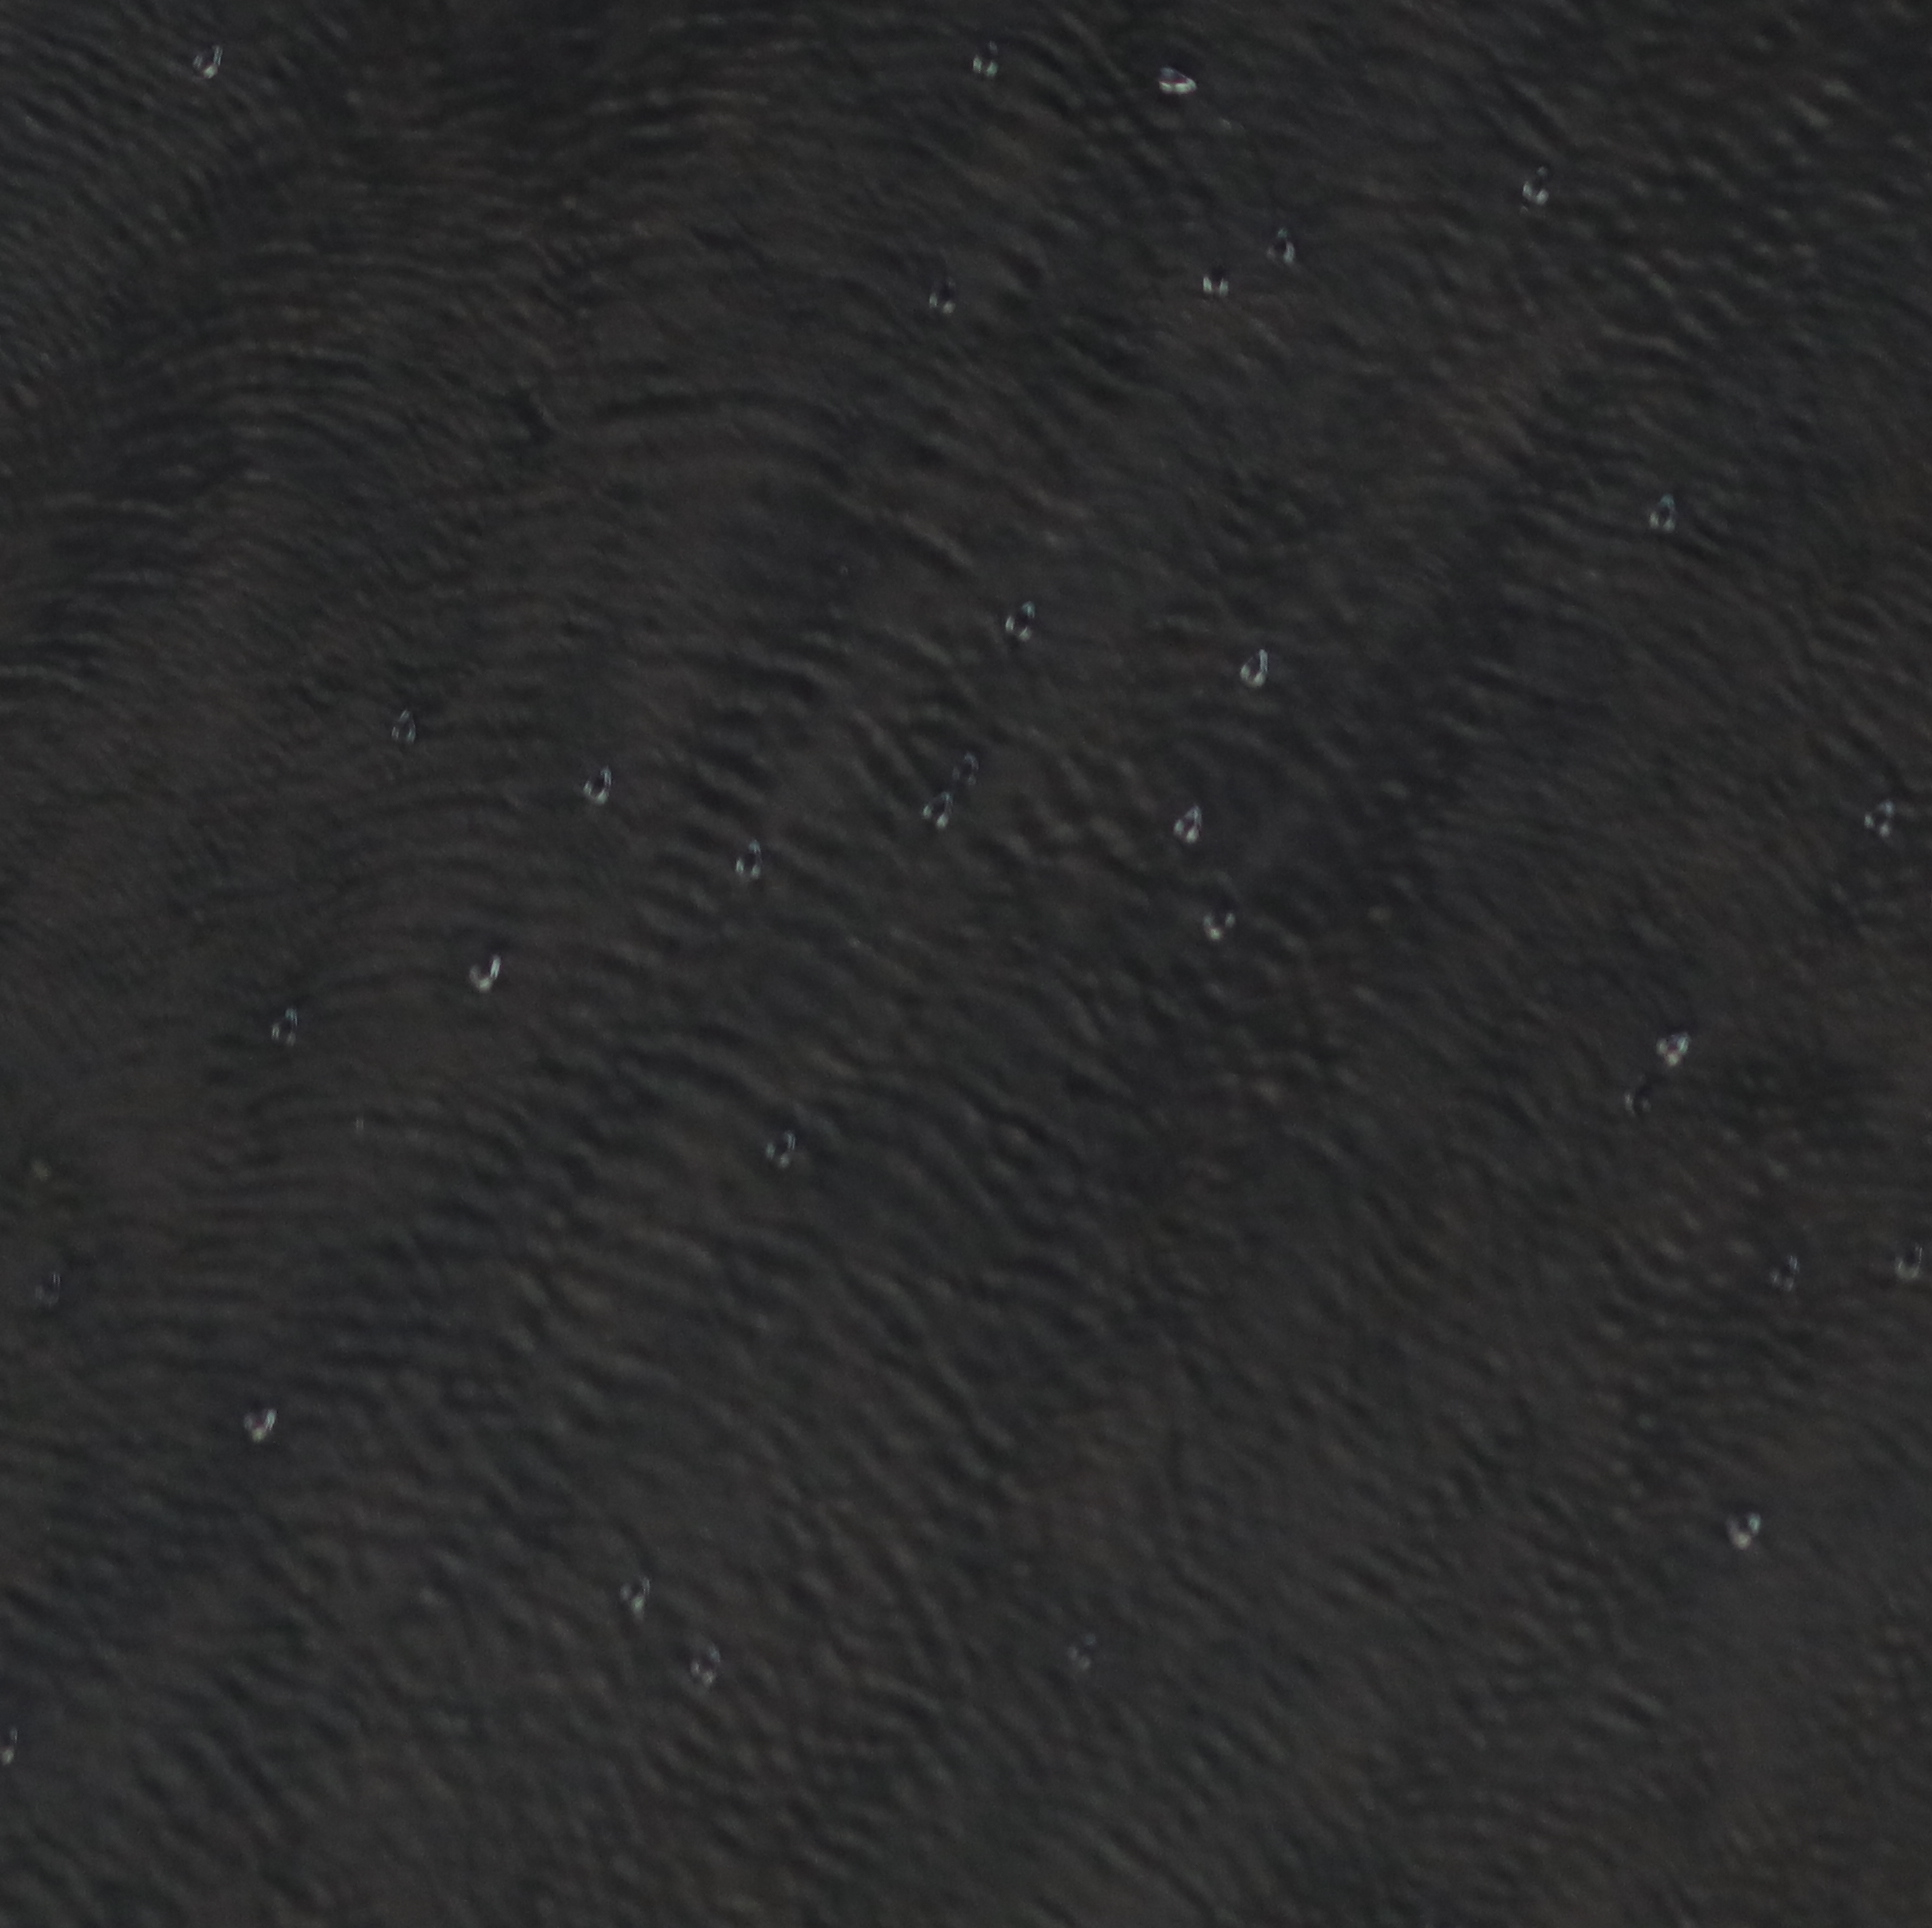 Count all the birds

32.